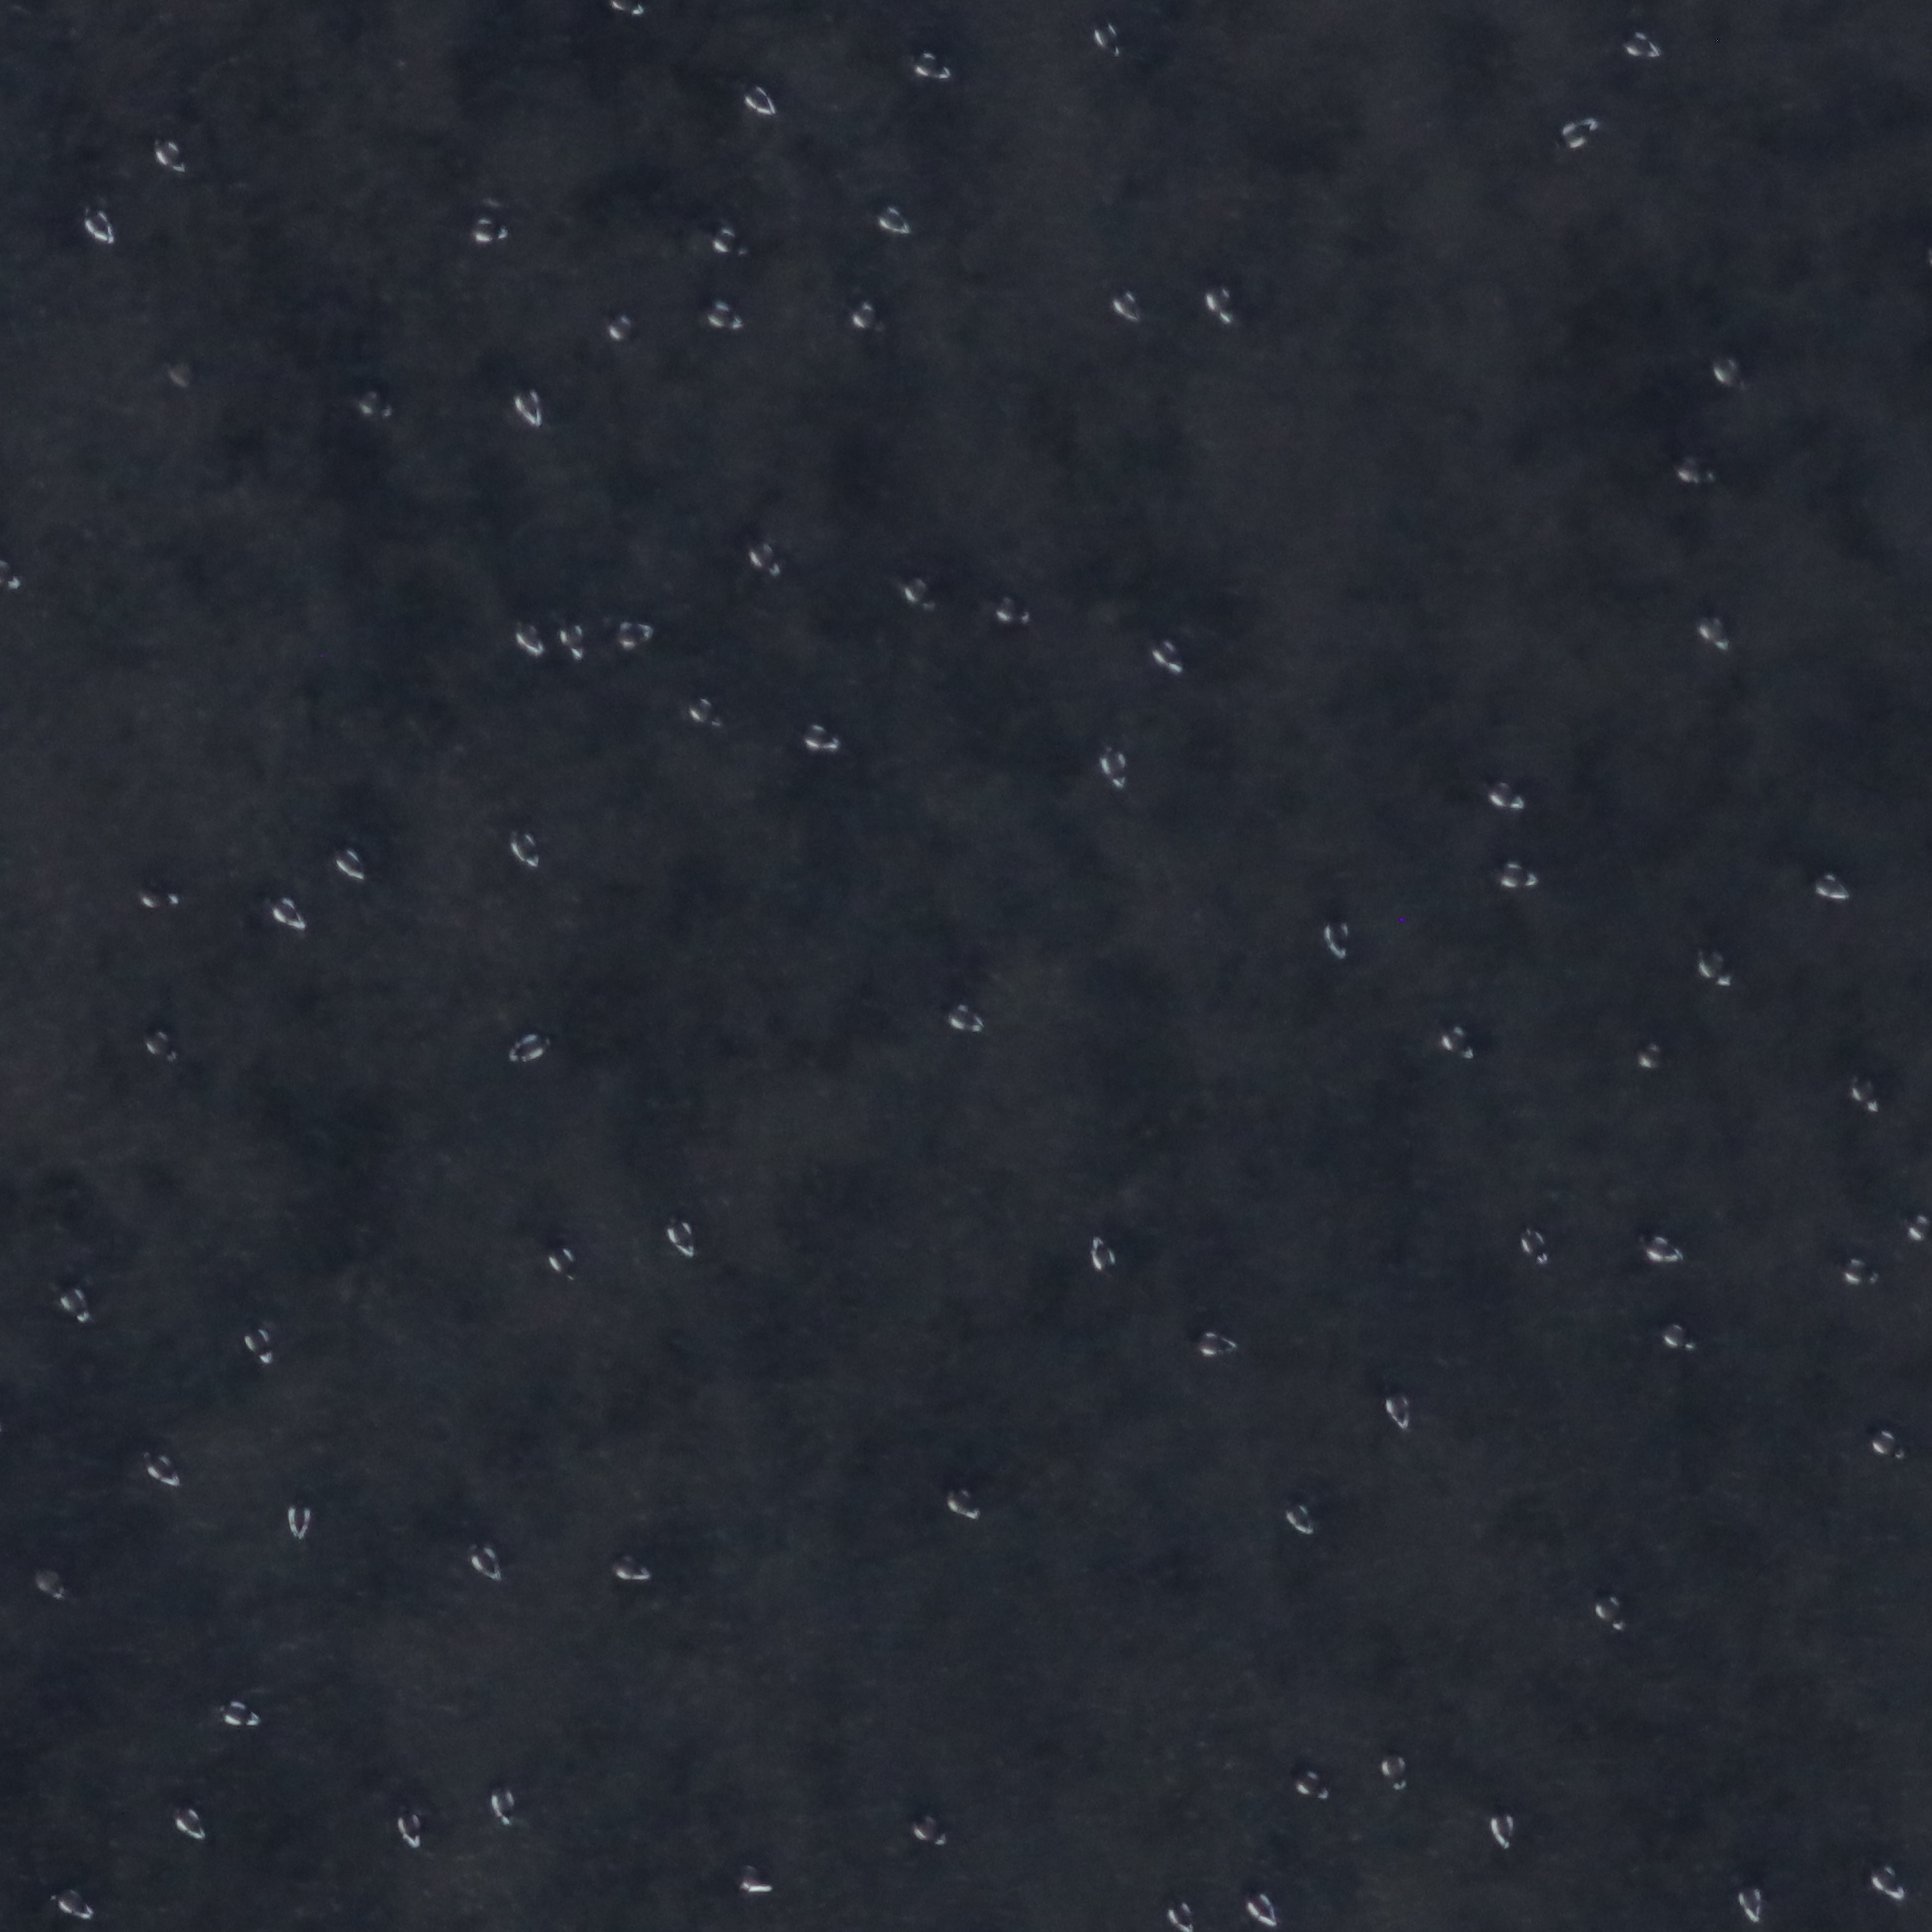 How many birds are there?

83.